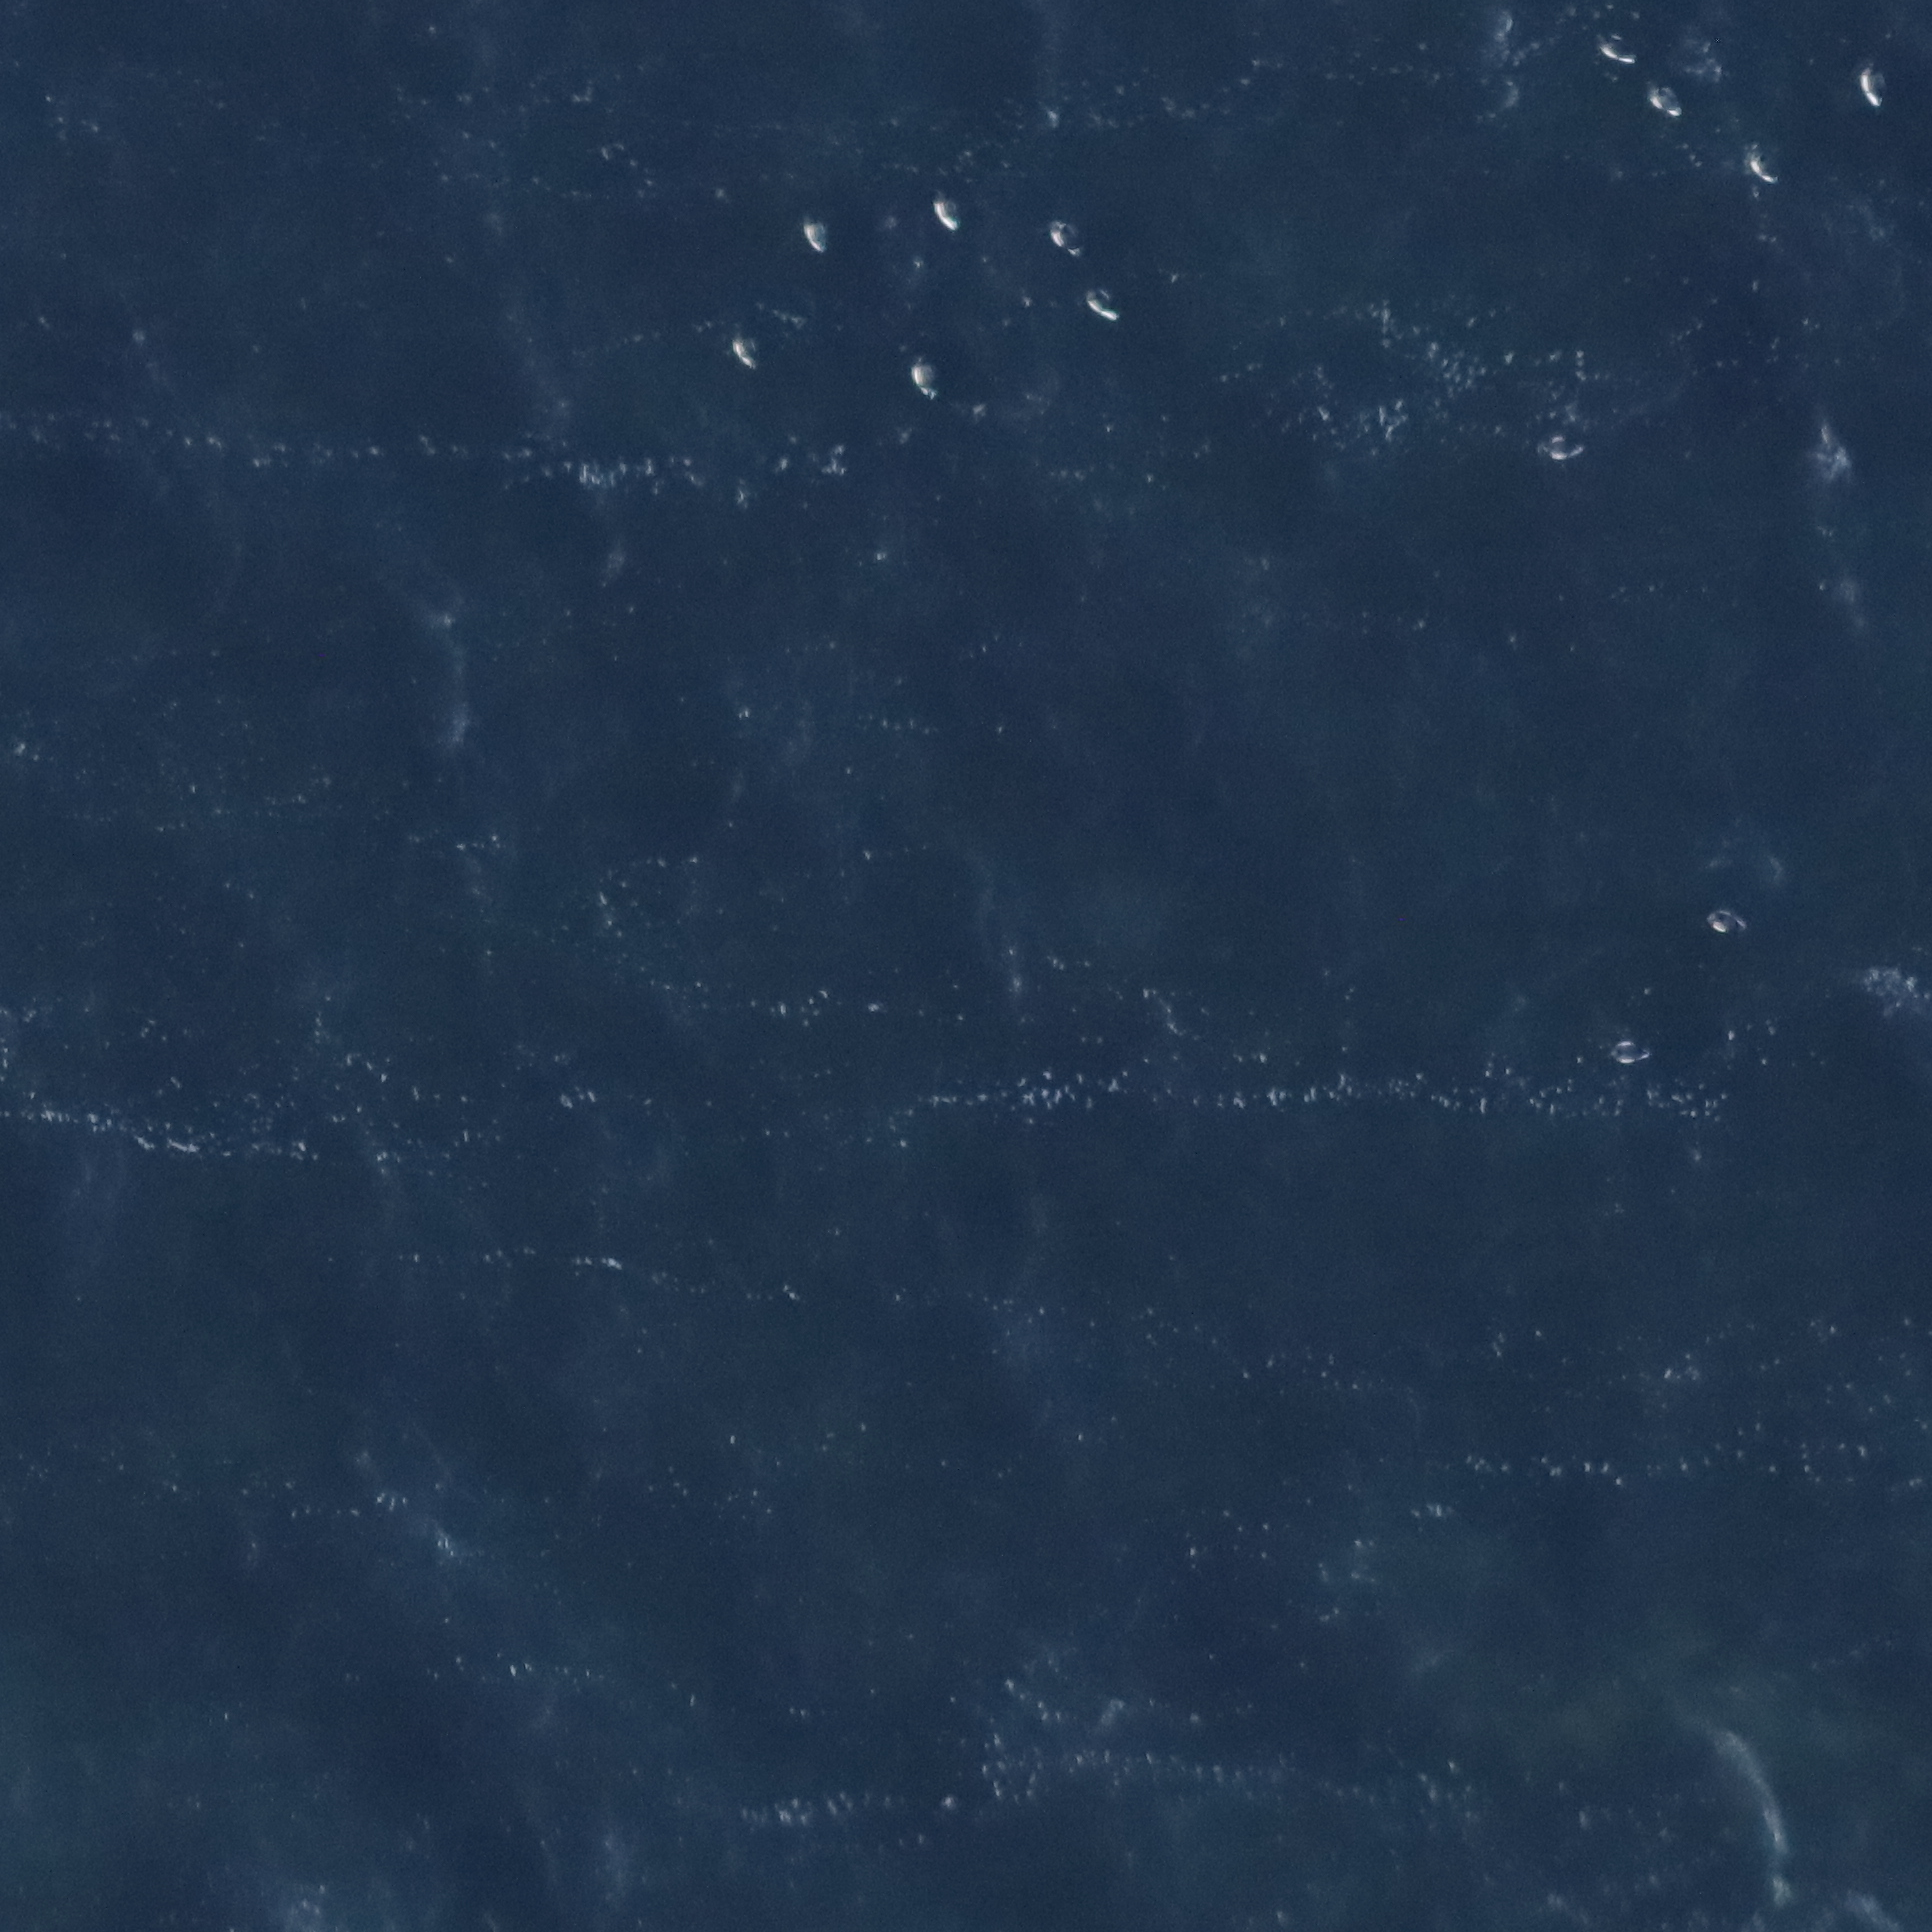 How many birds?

12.